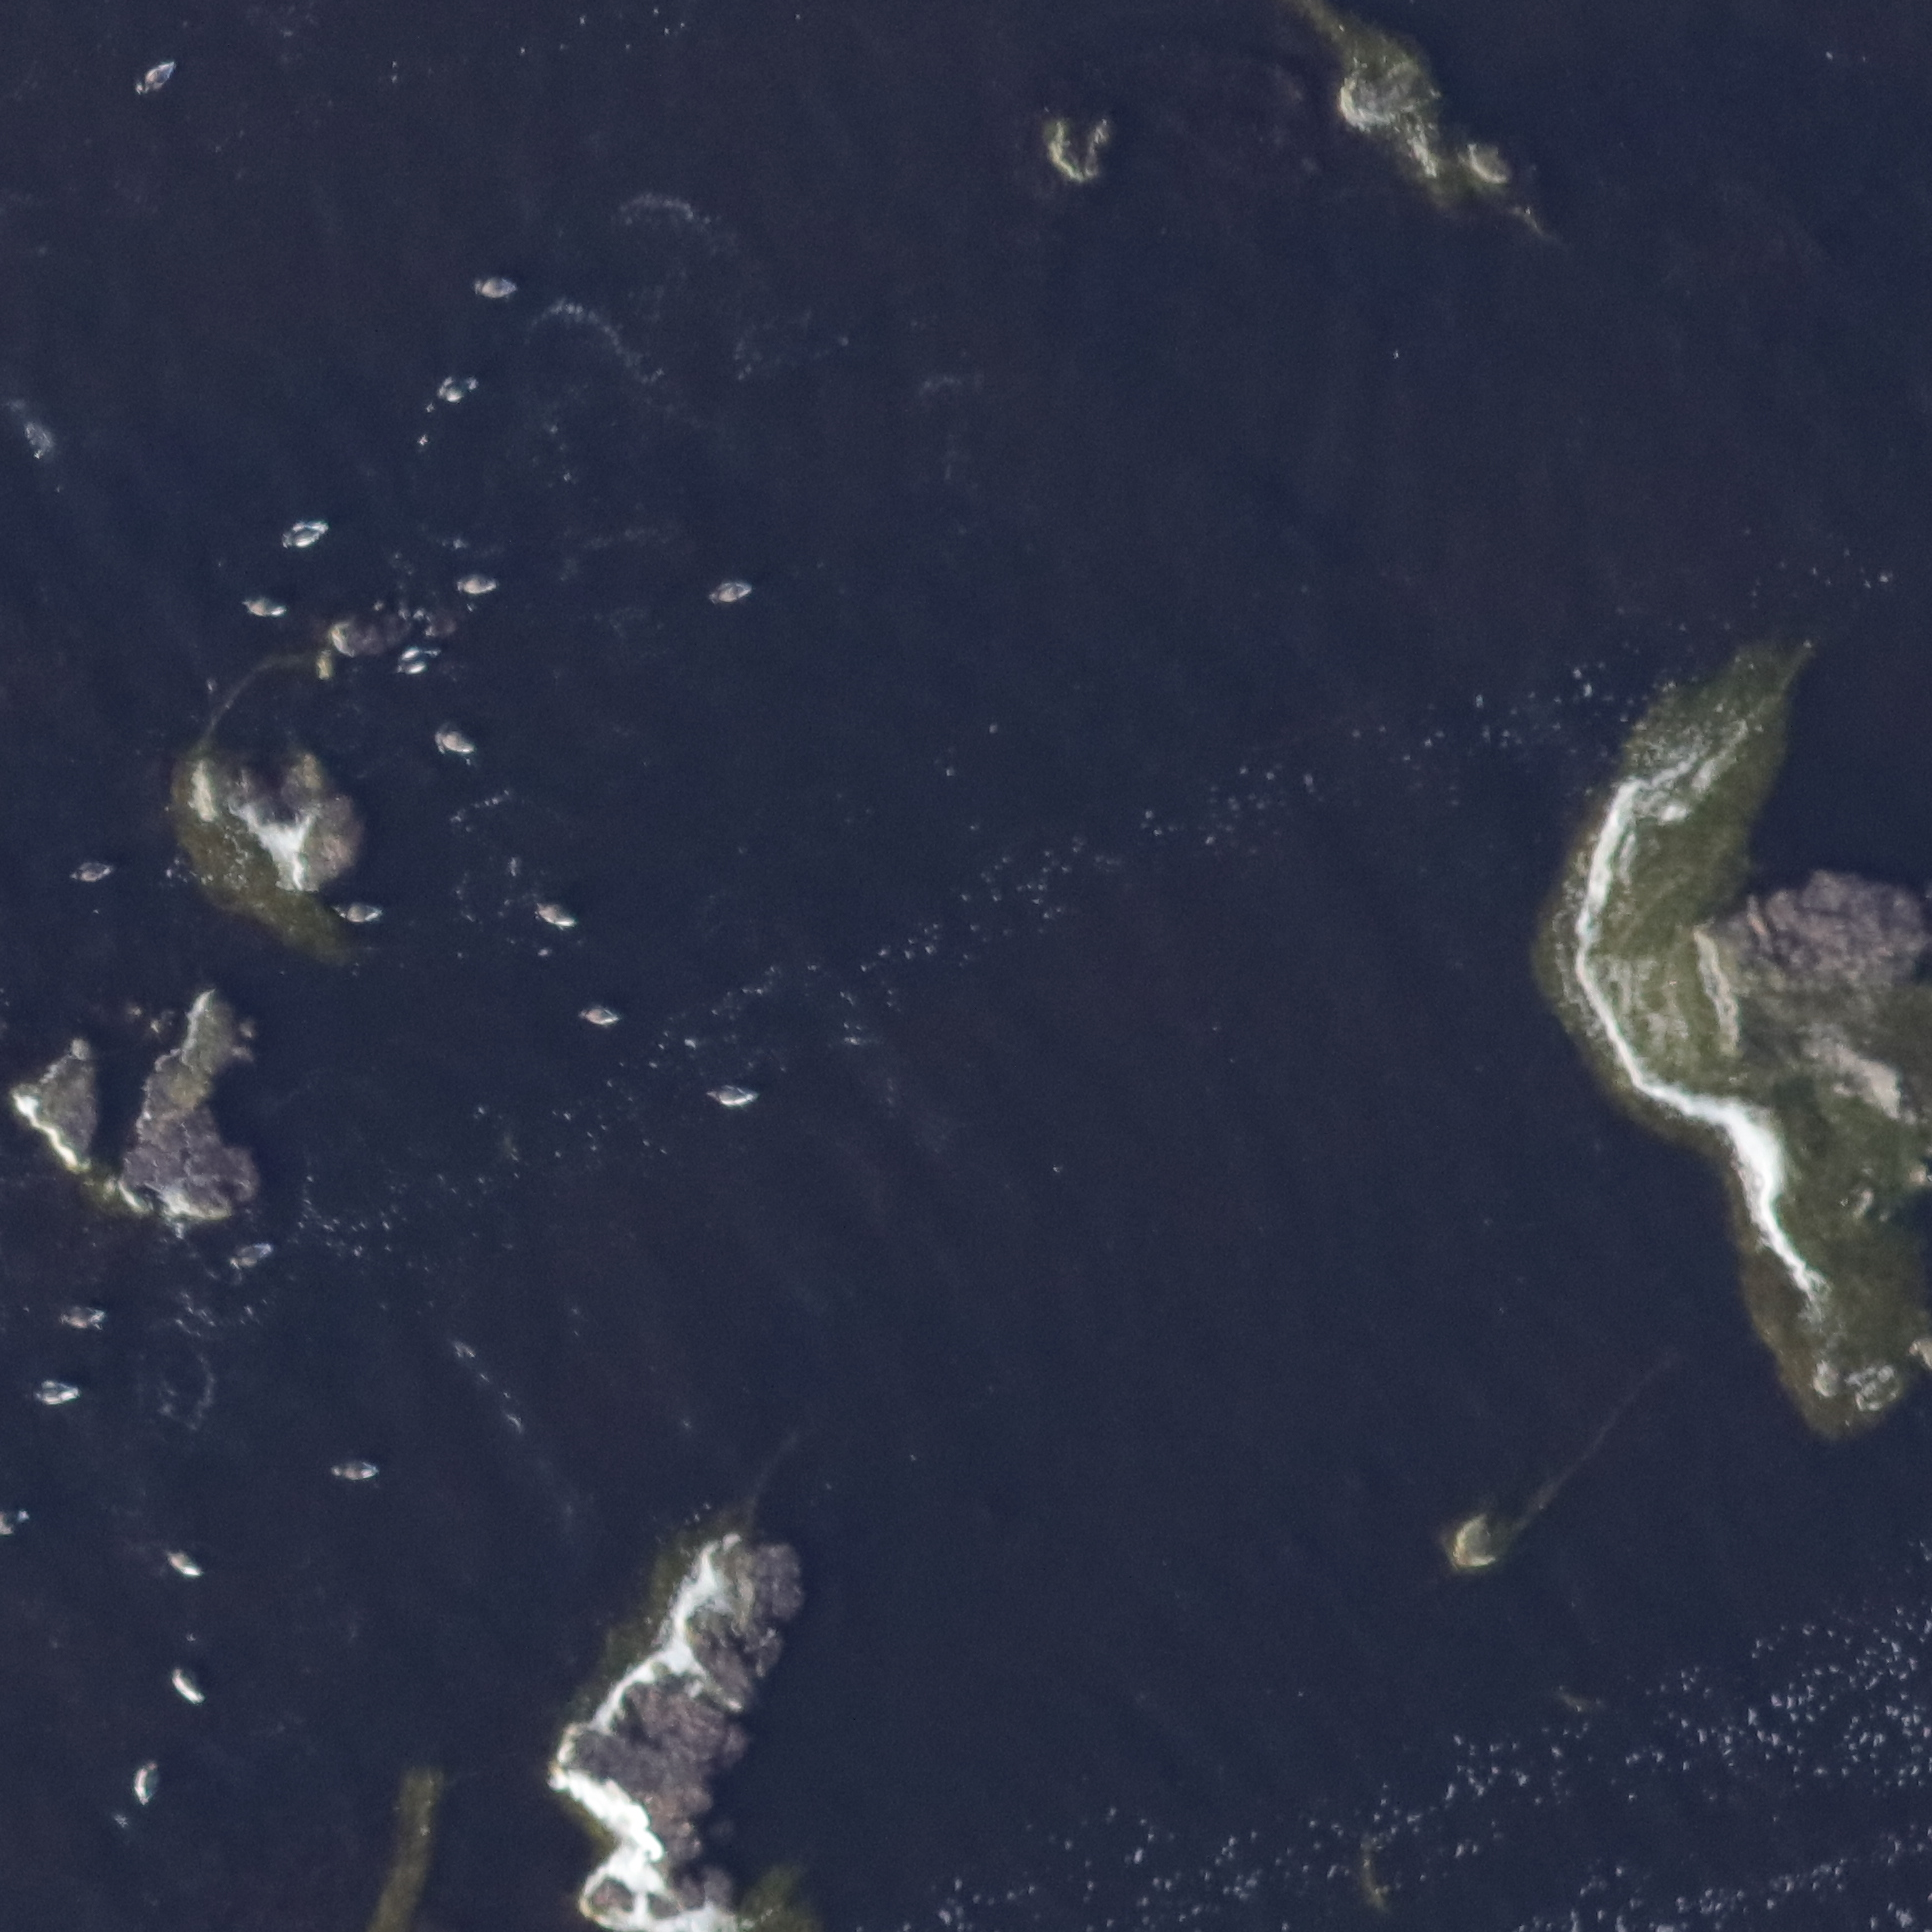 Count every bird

21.